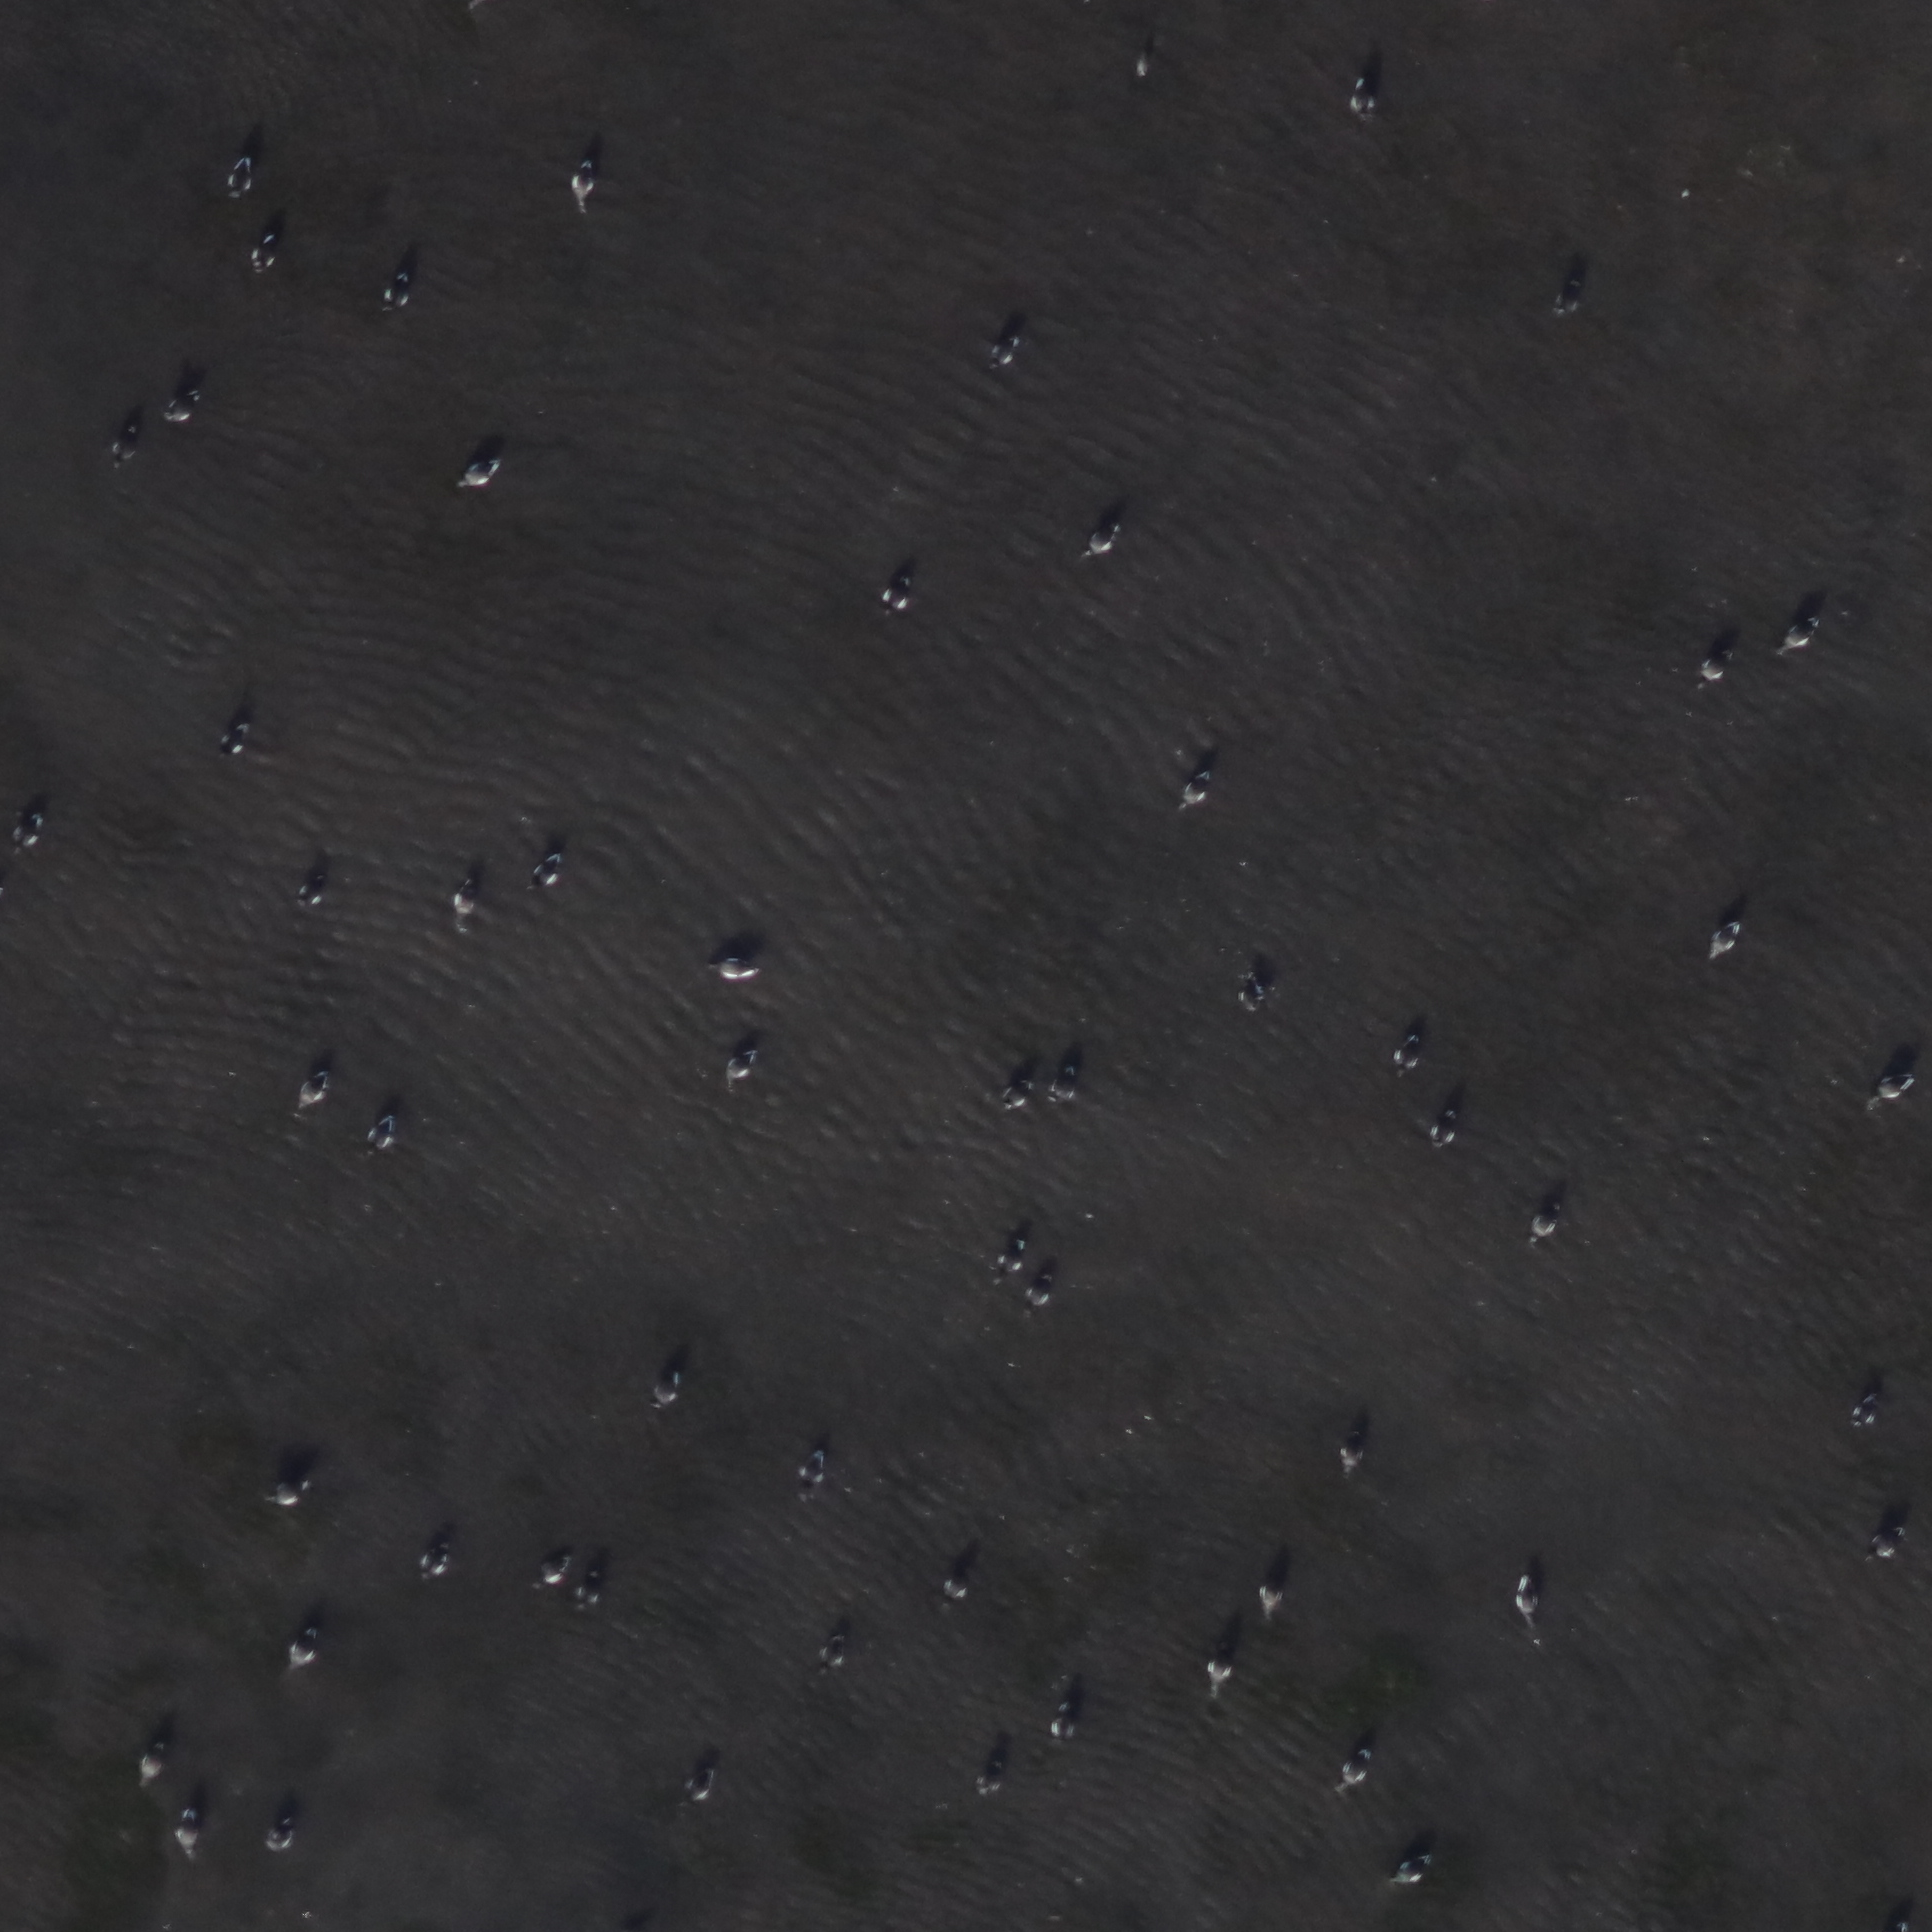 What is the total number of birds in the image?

57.